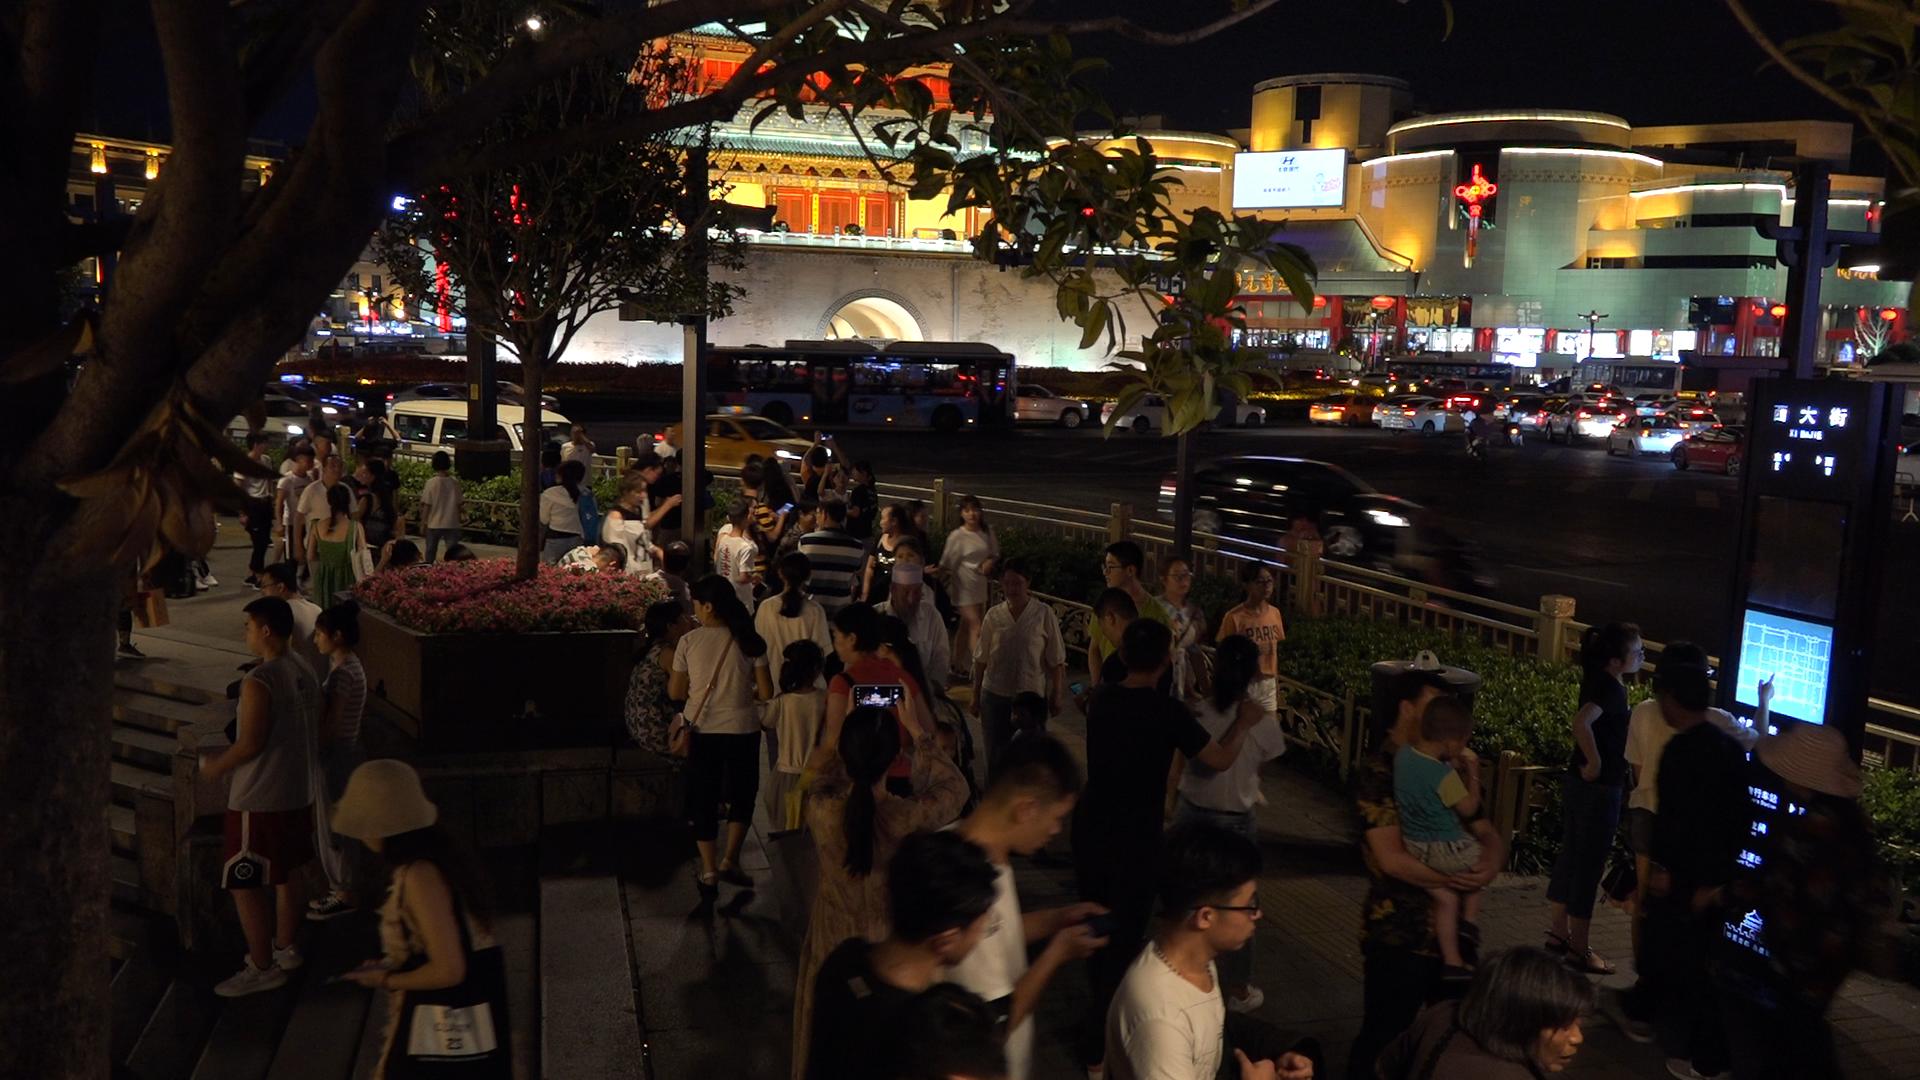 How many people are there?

62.